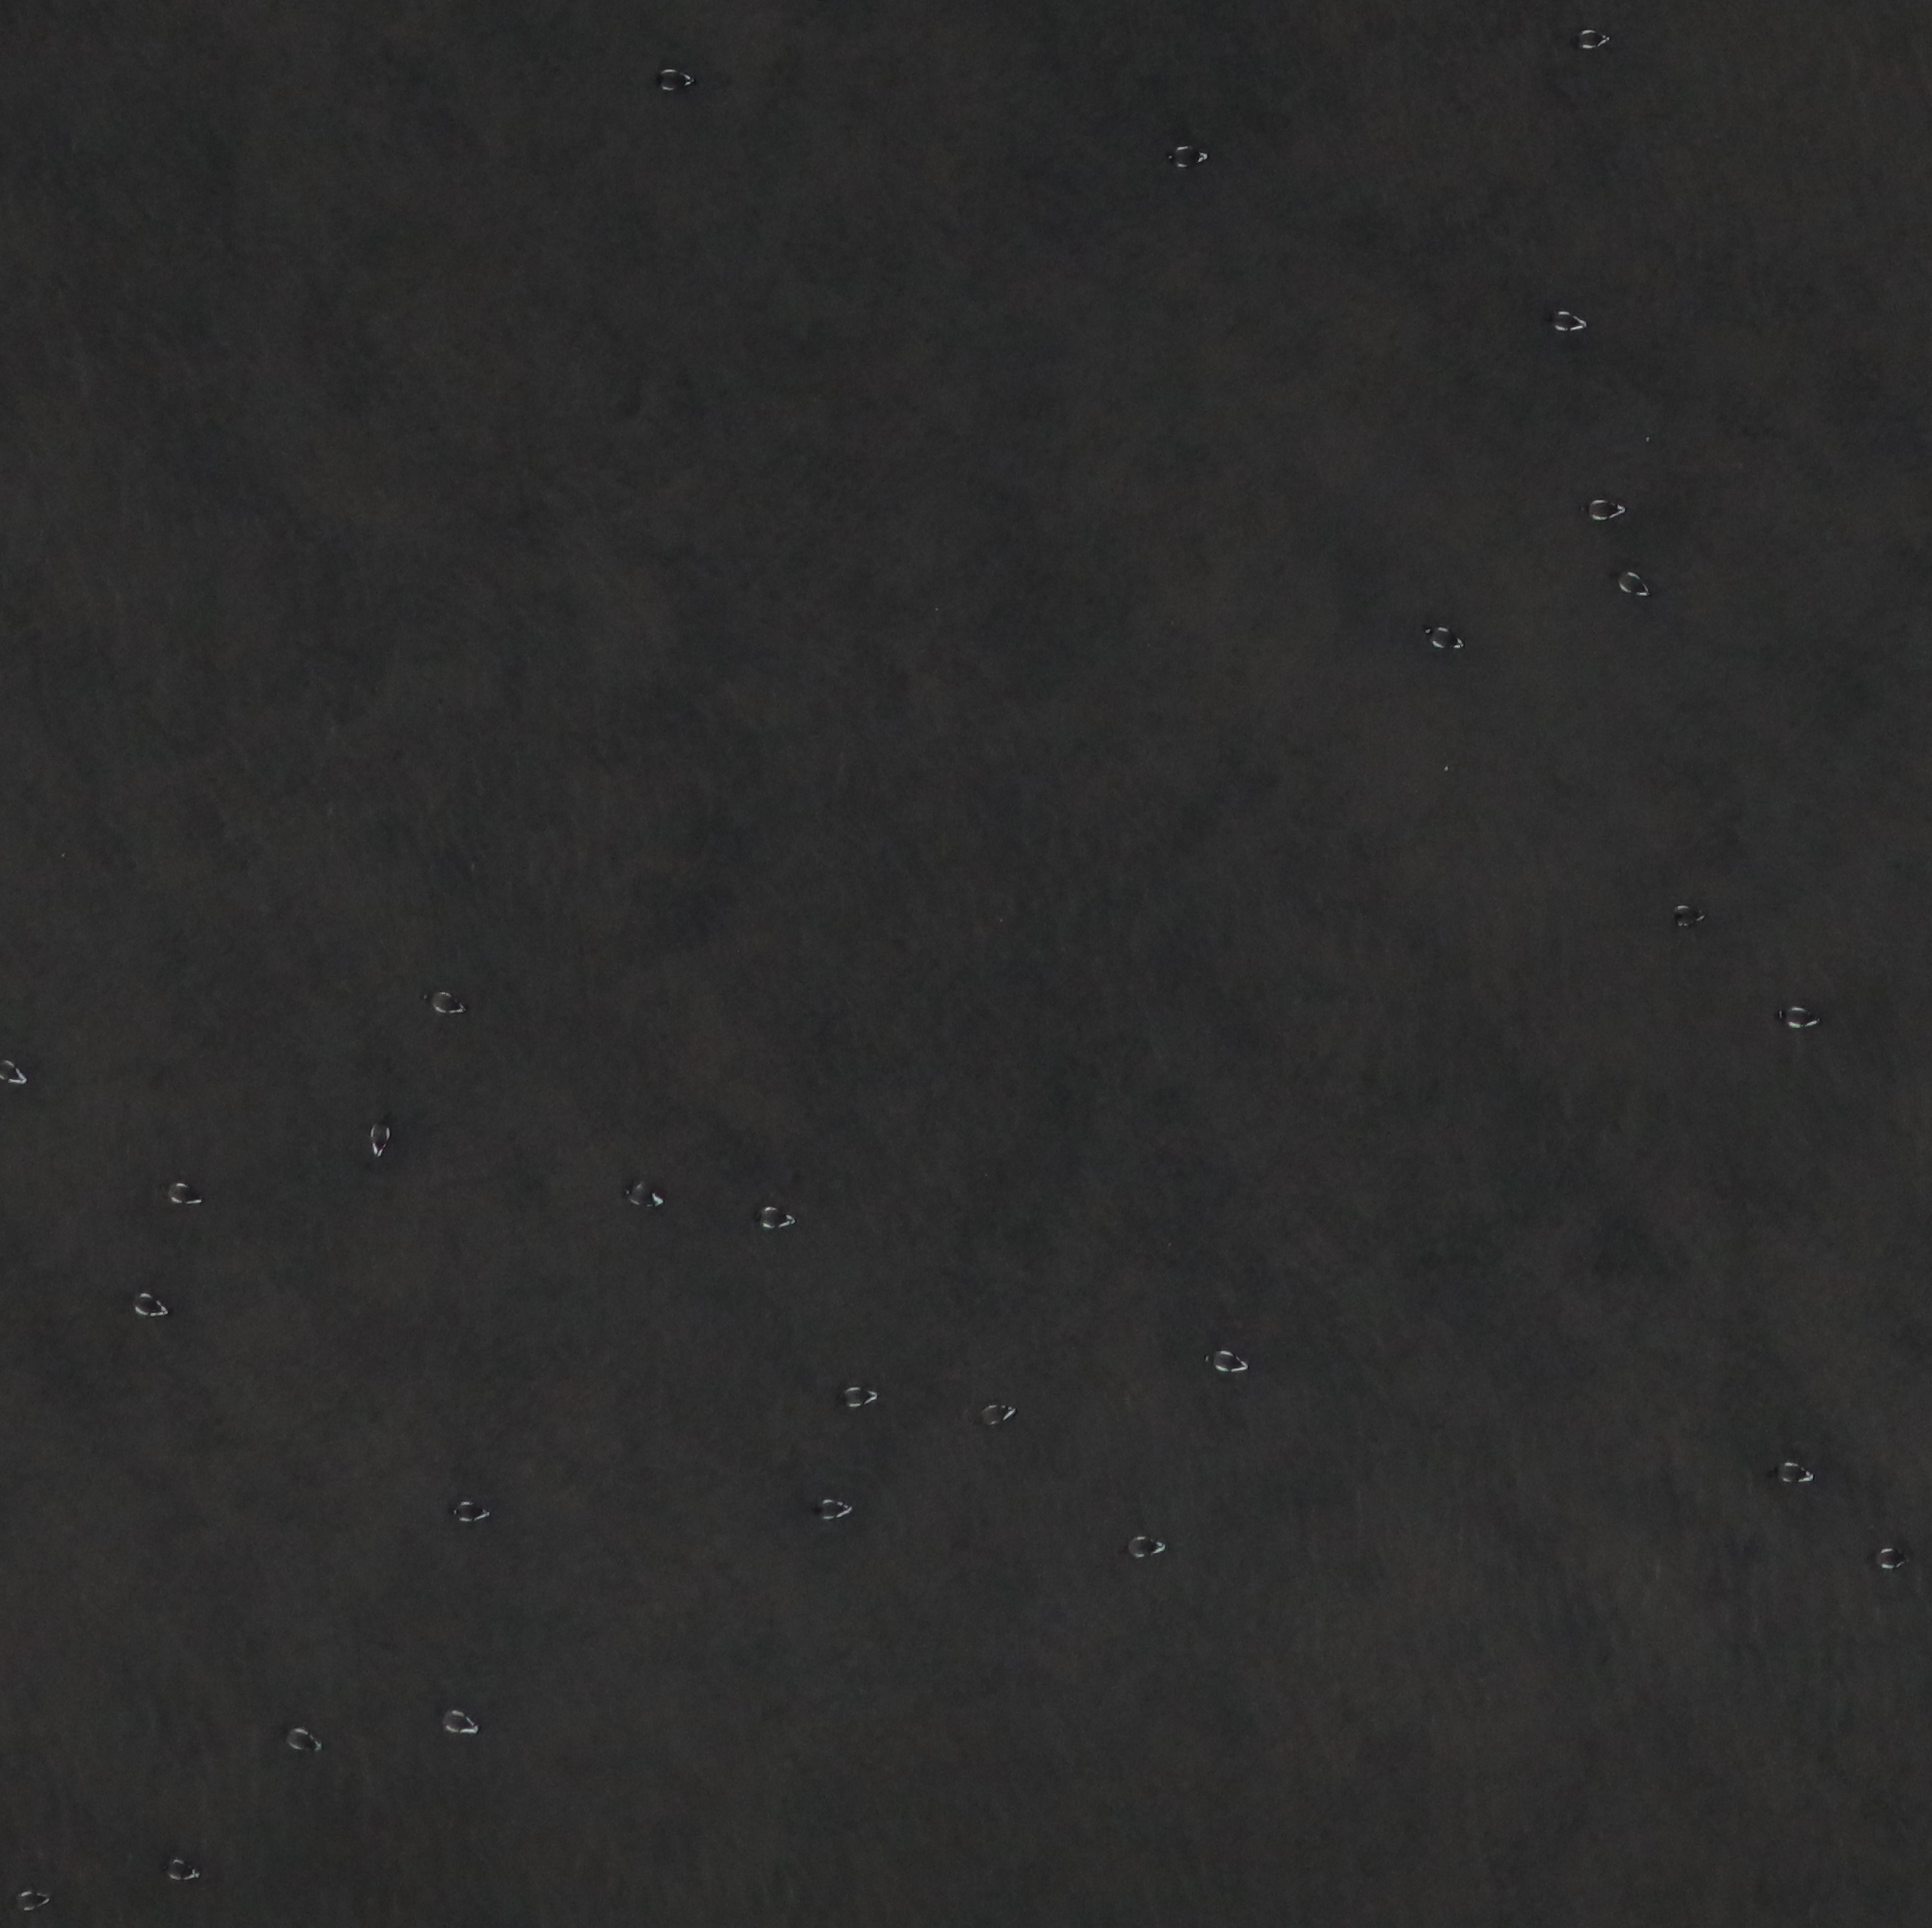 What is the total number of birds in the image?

28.